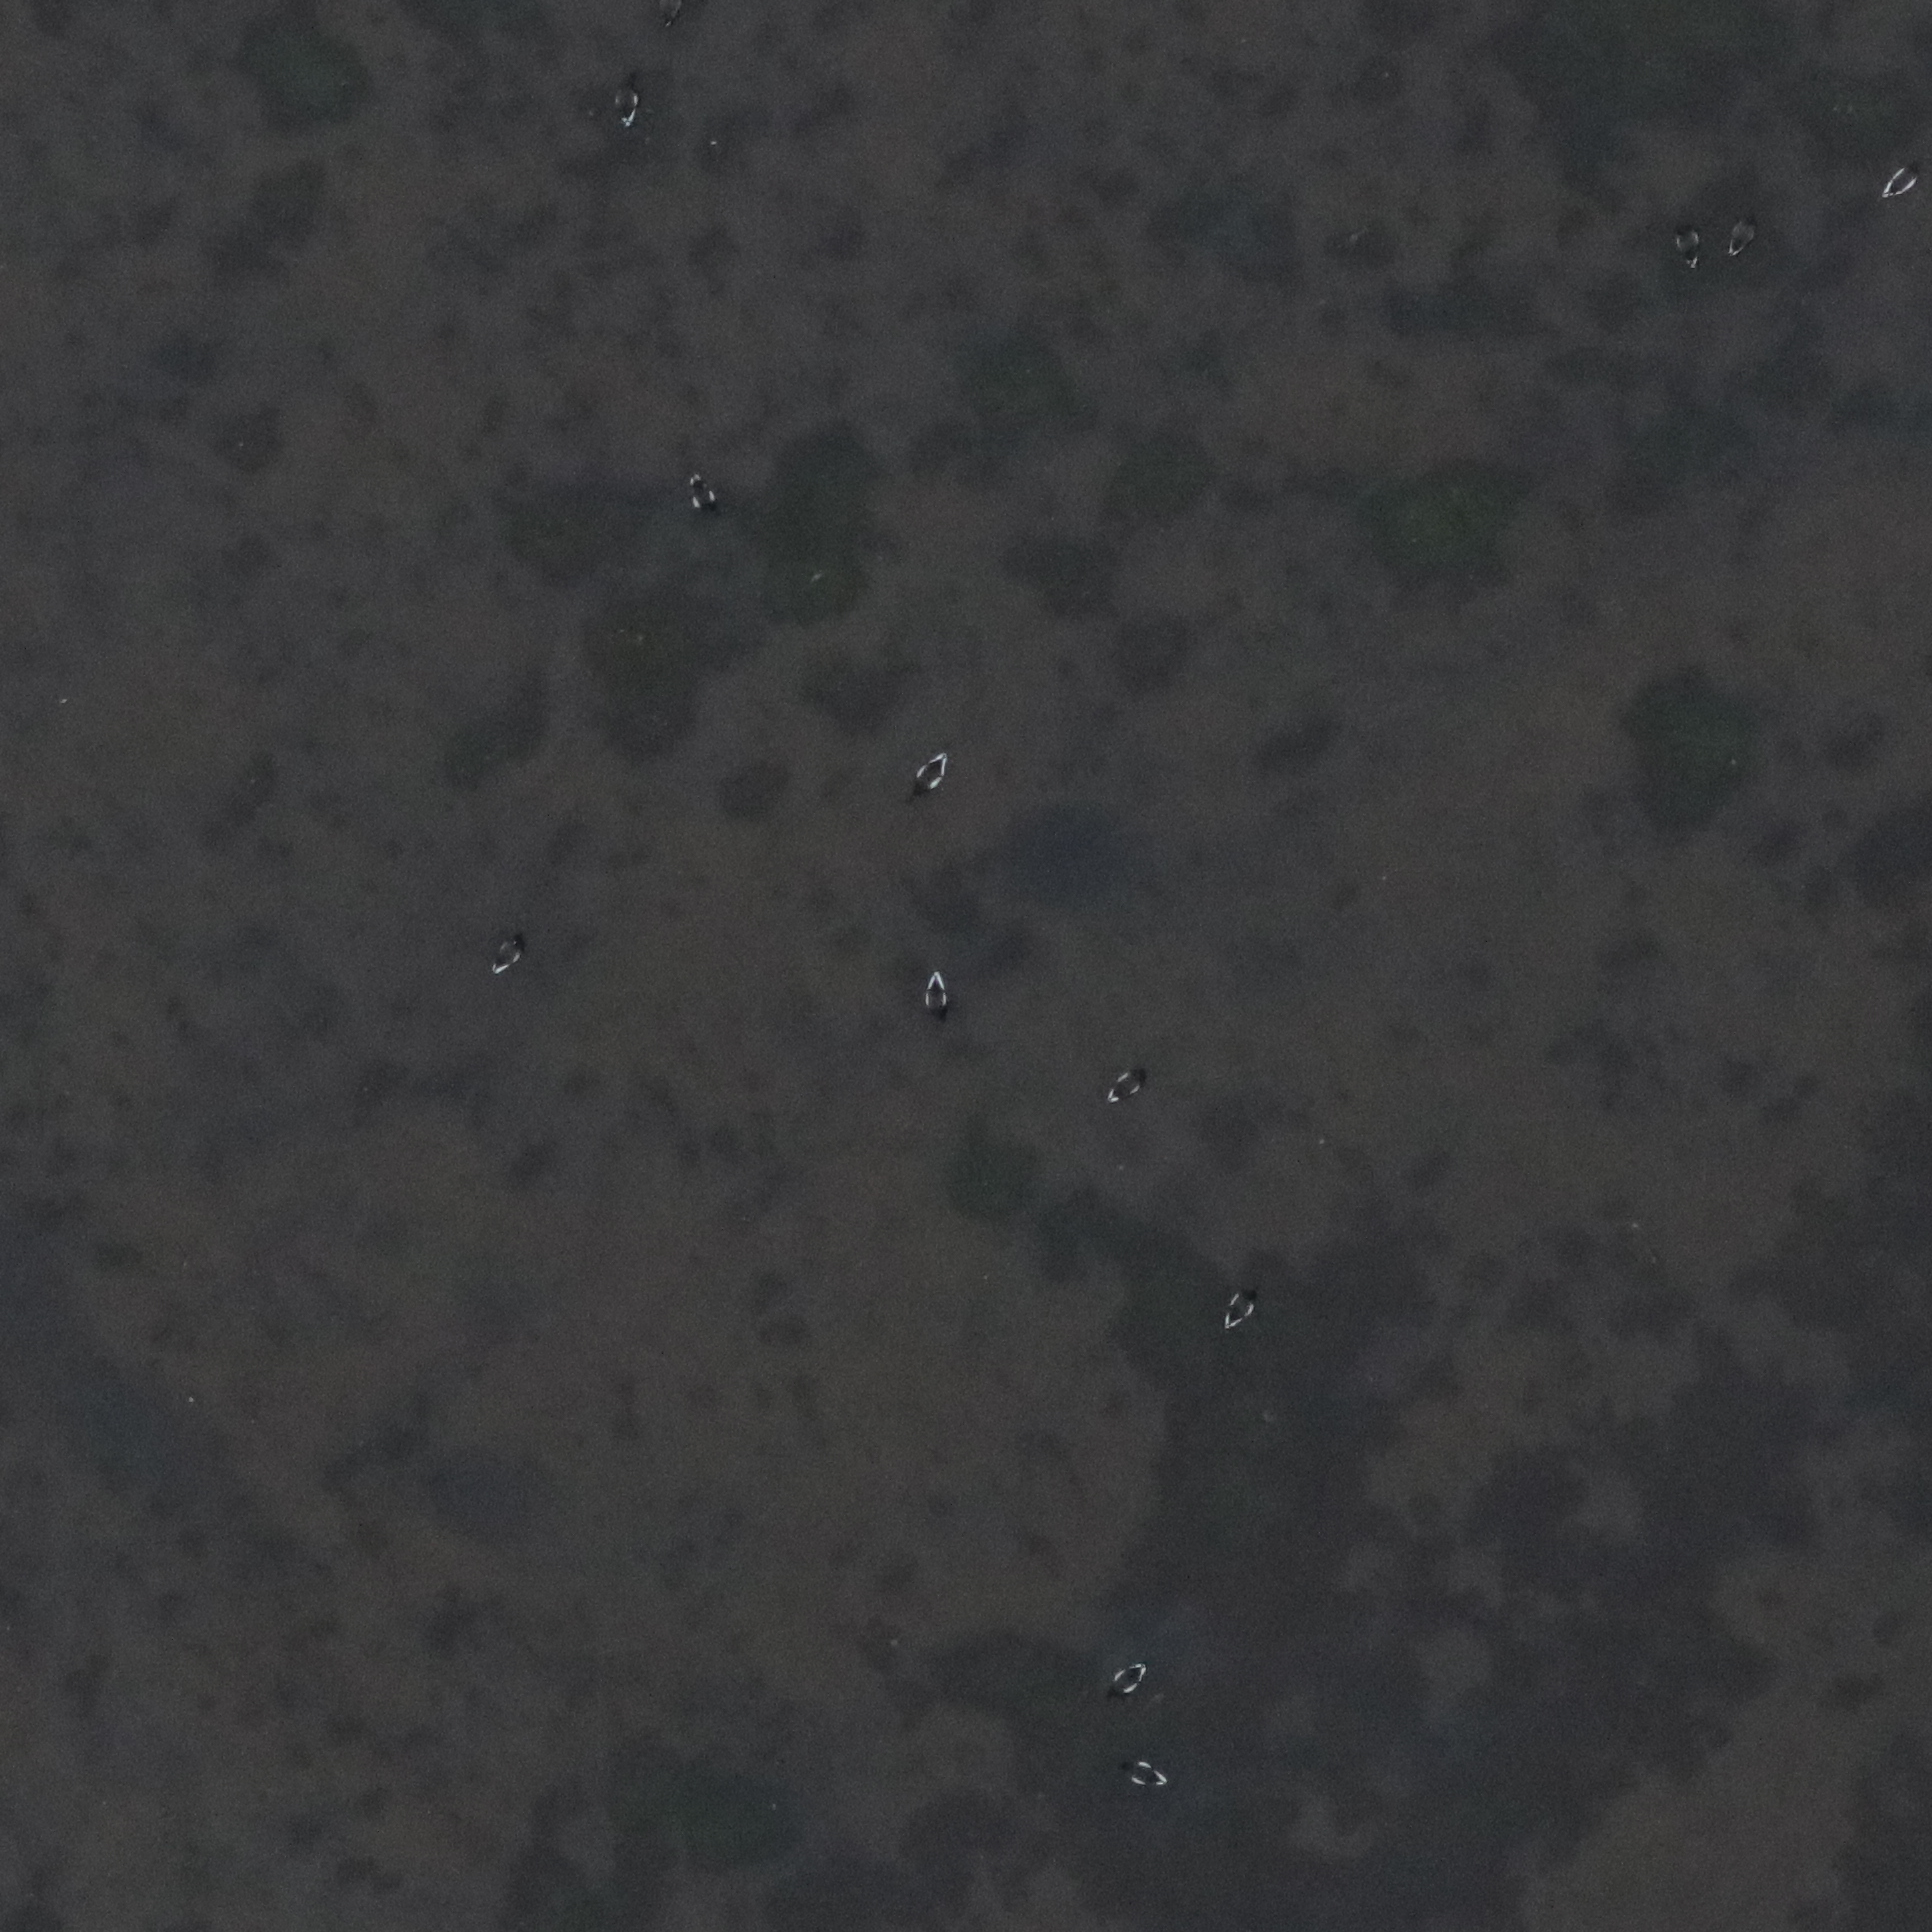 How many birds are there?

12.